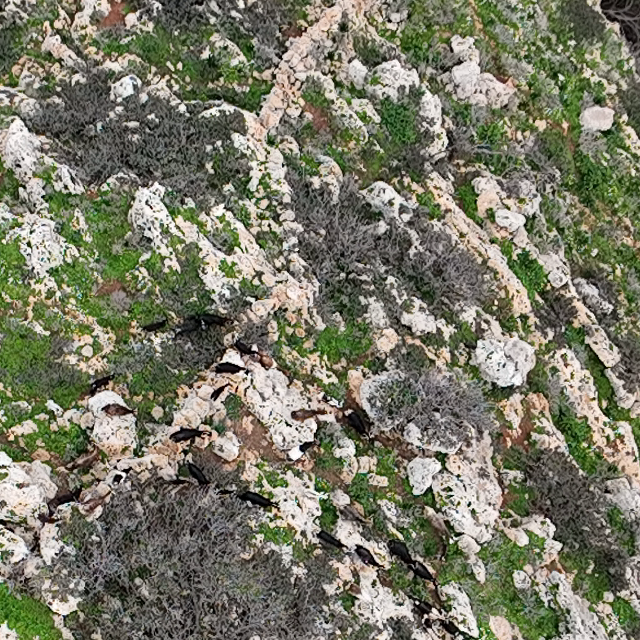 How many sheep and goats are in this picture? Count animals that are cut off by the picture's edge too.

30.